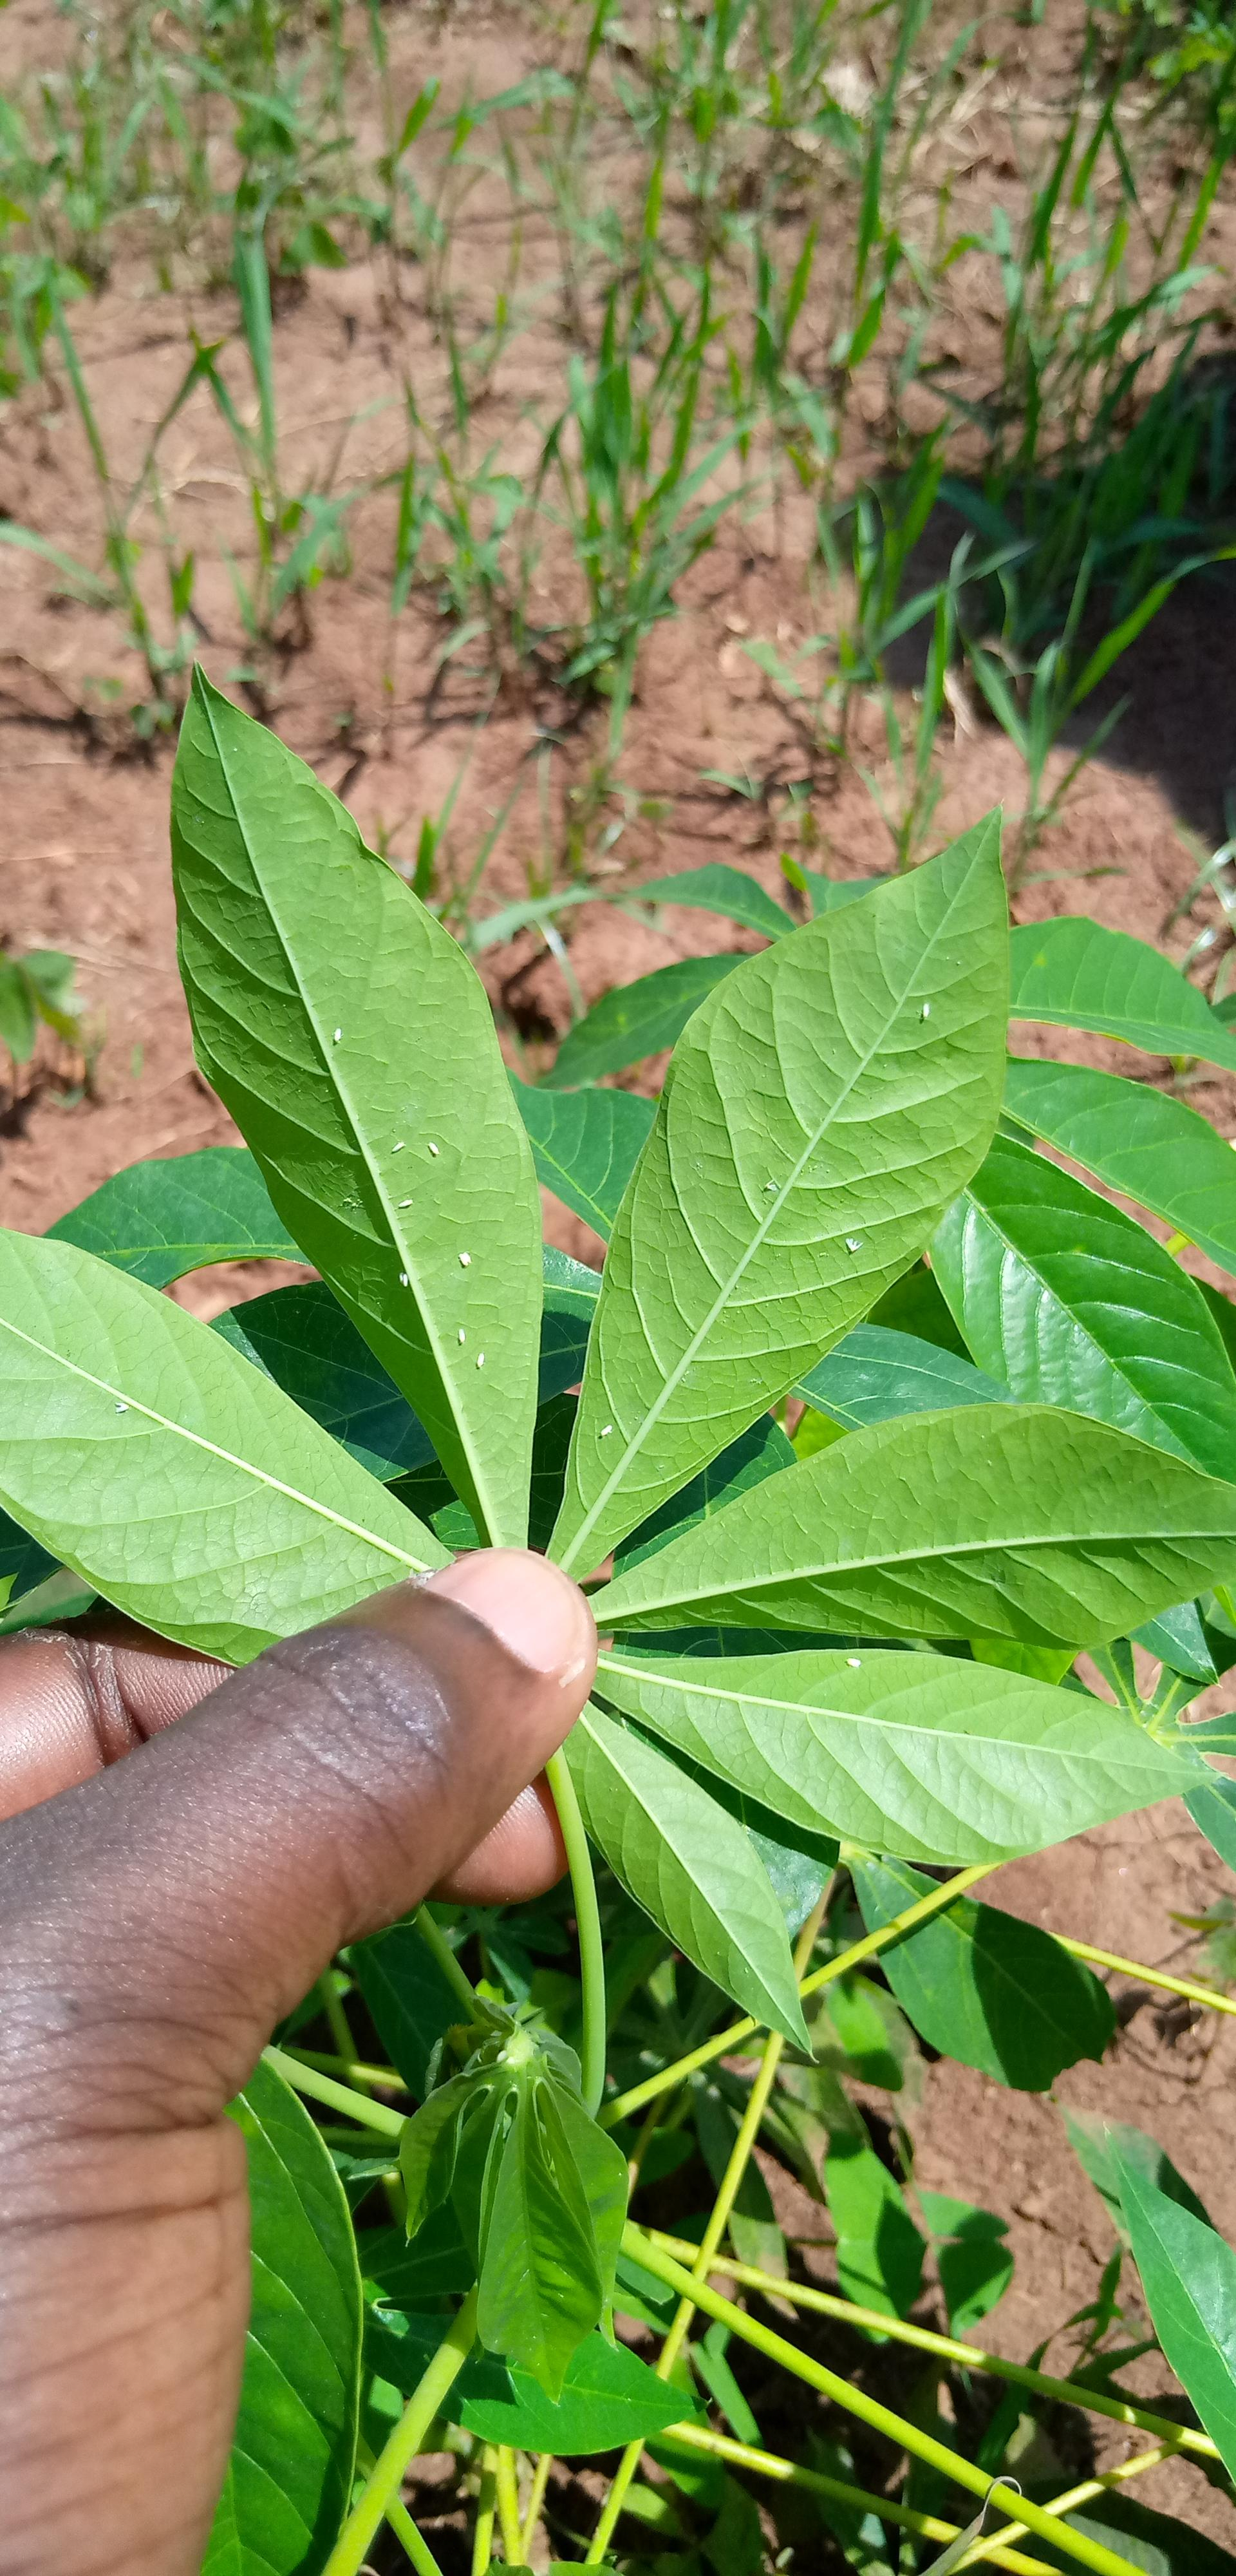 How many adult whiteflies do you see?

14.